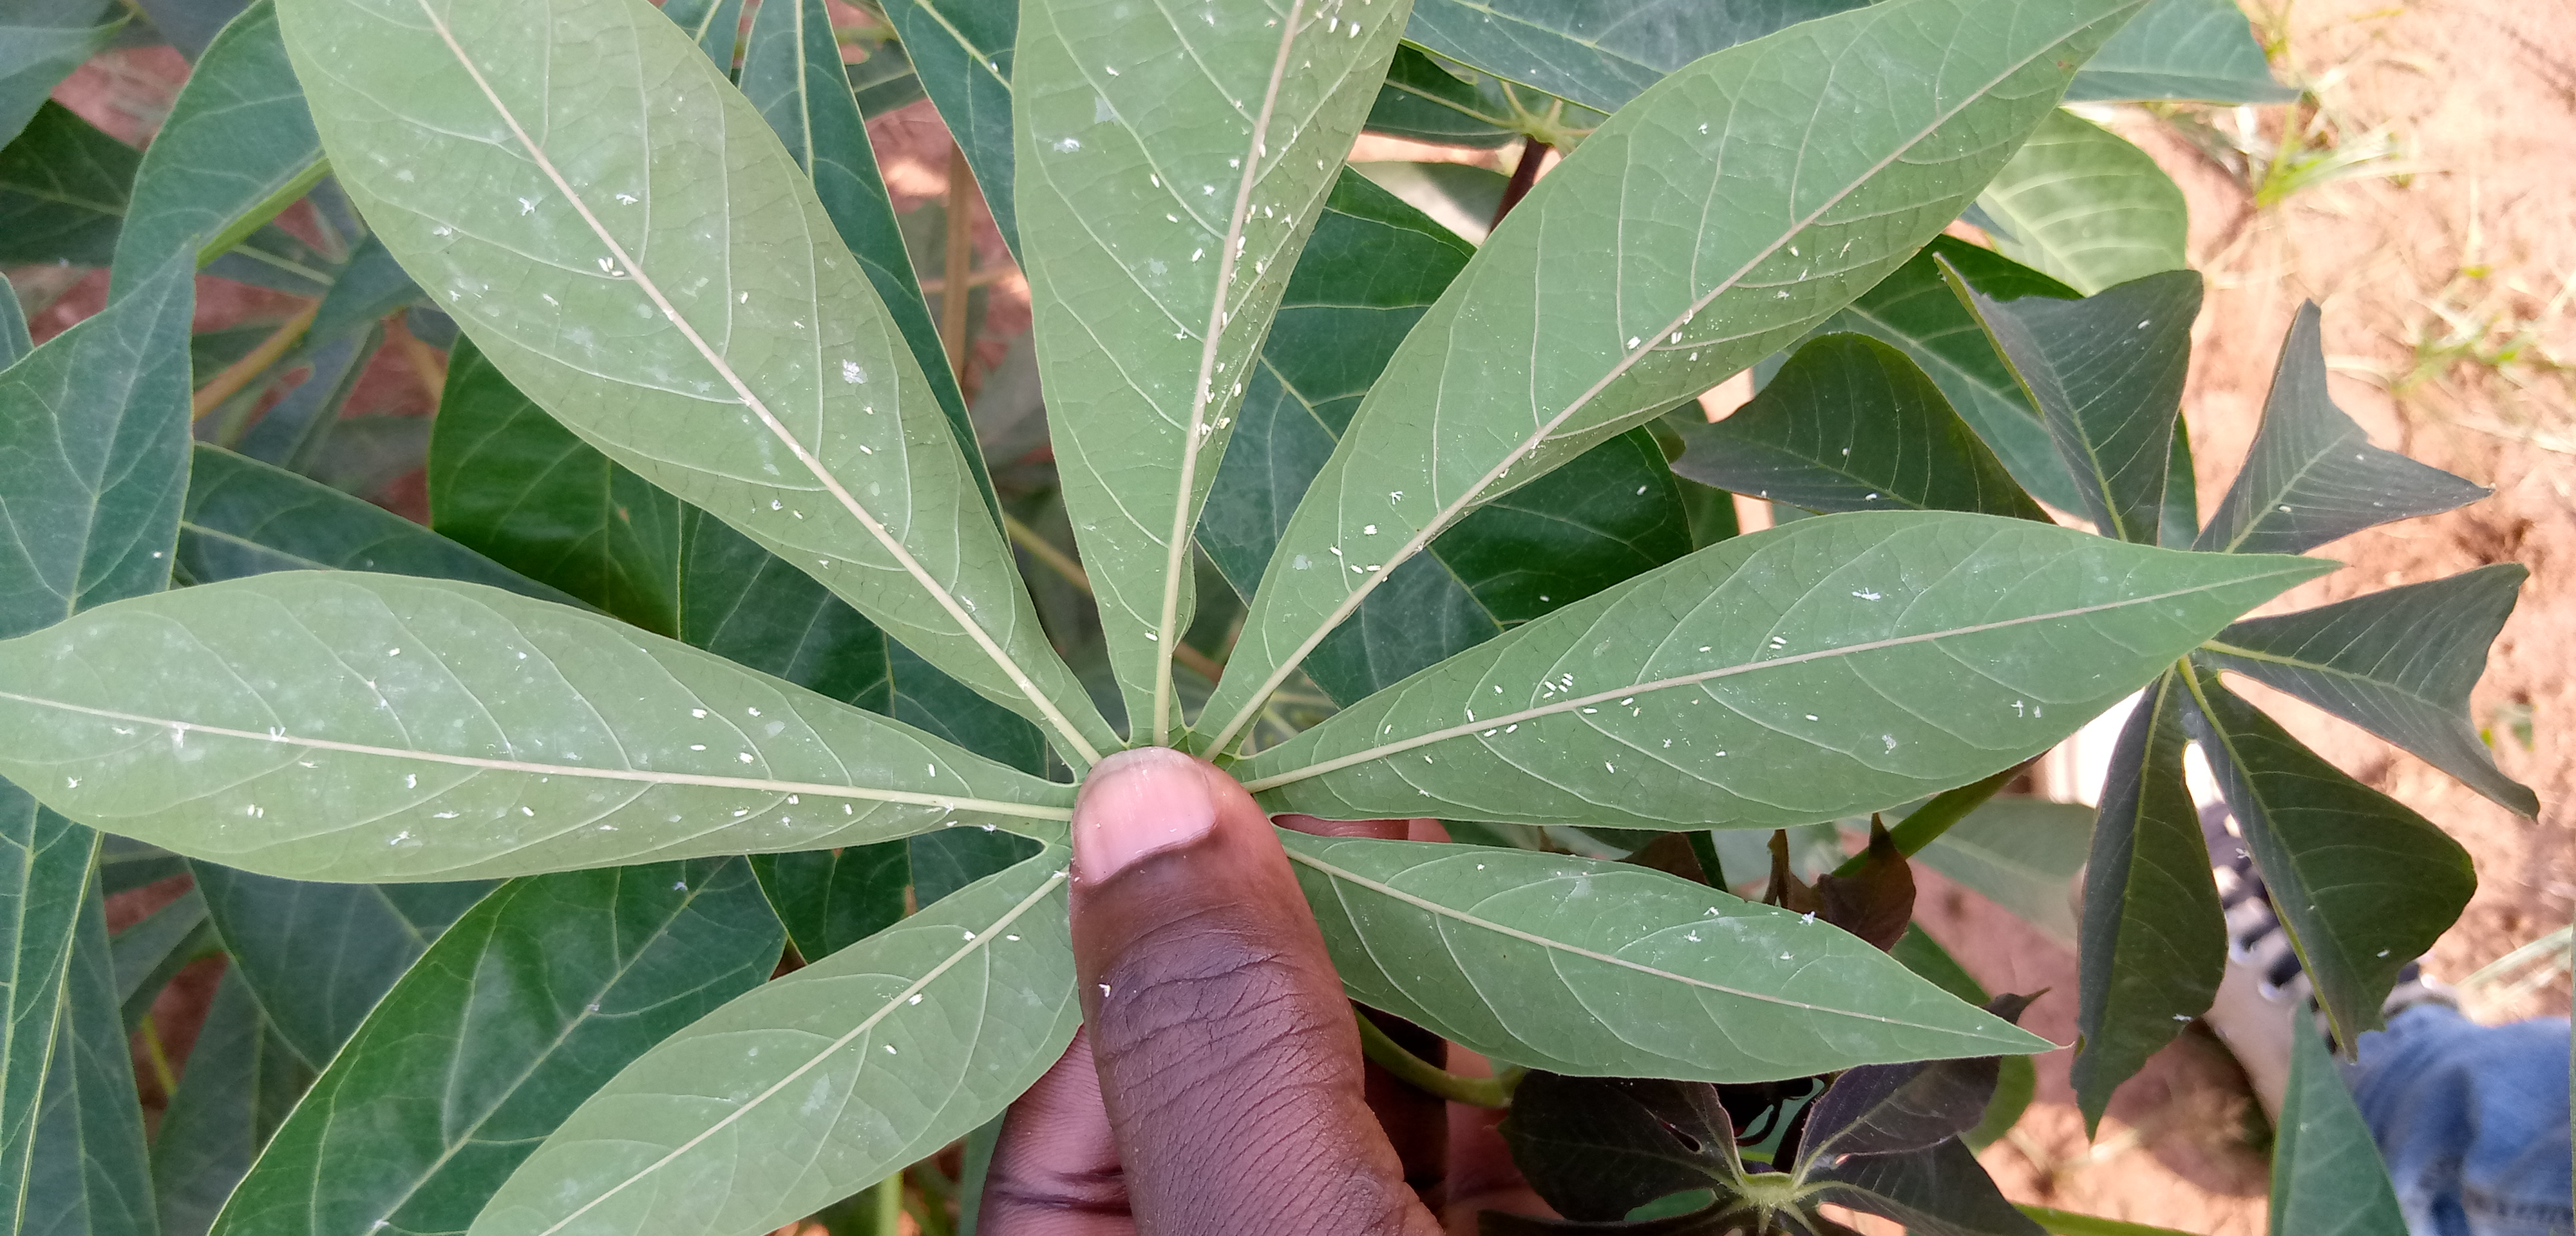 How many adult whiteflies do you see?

117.